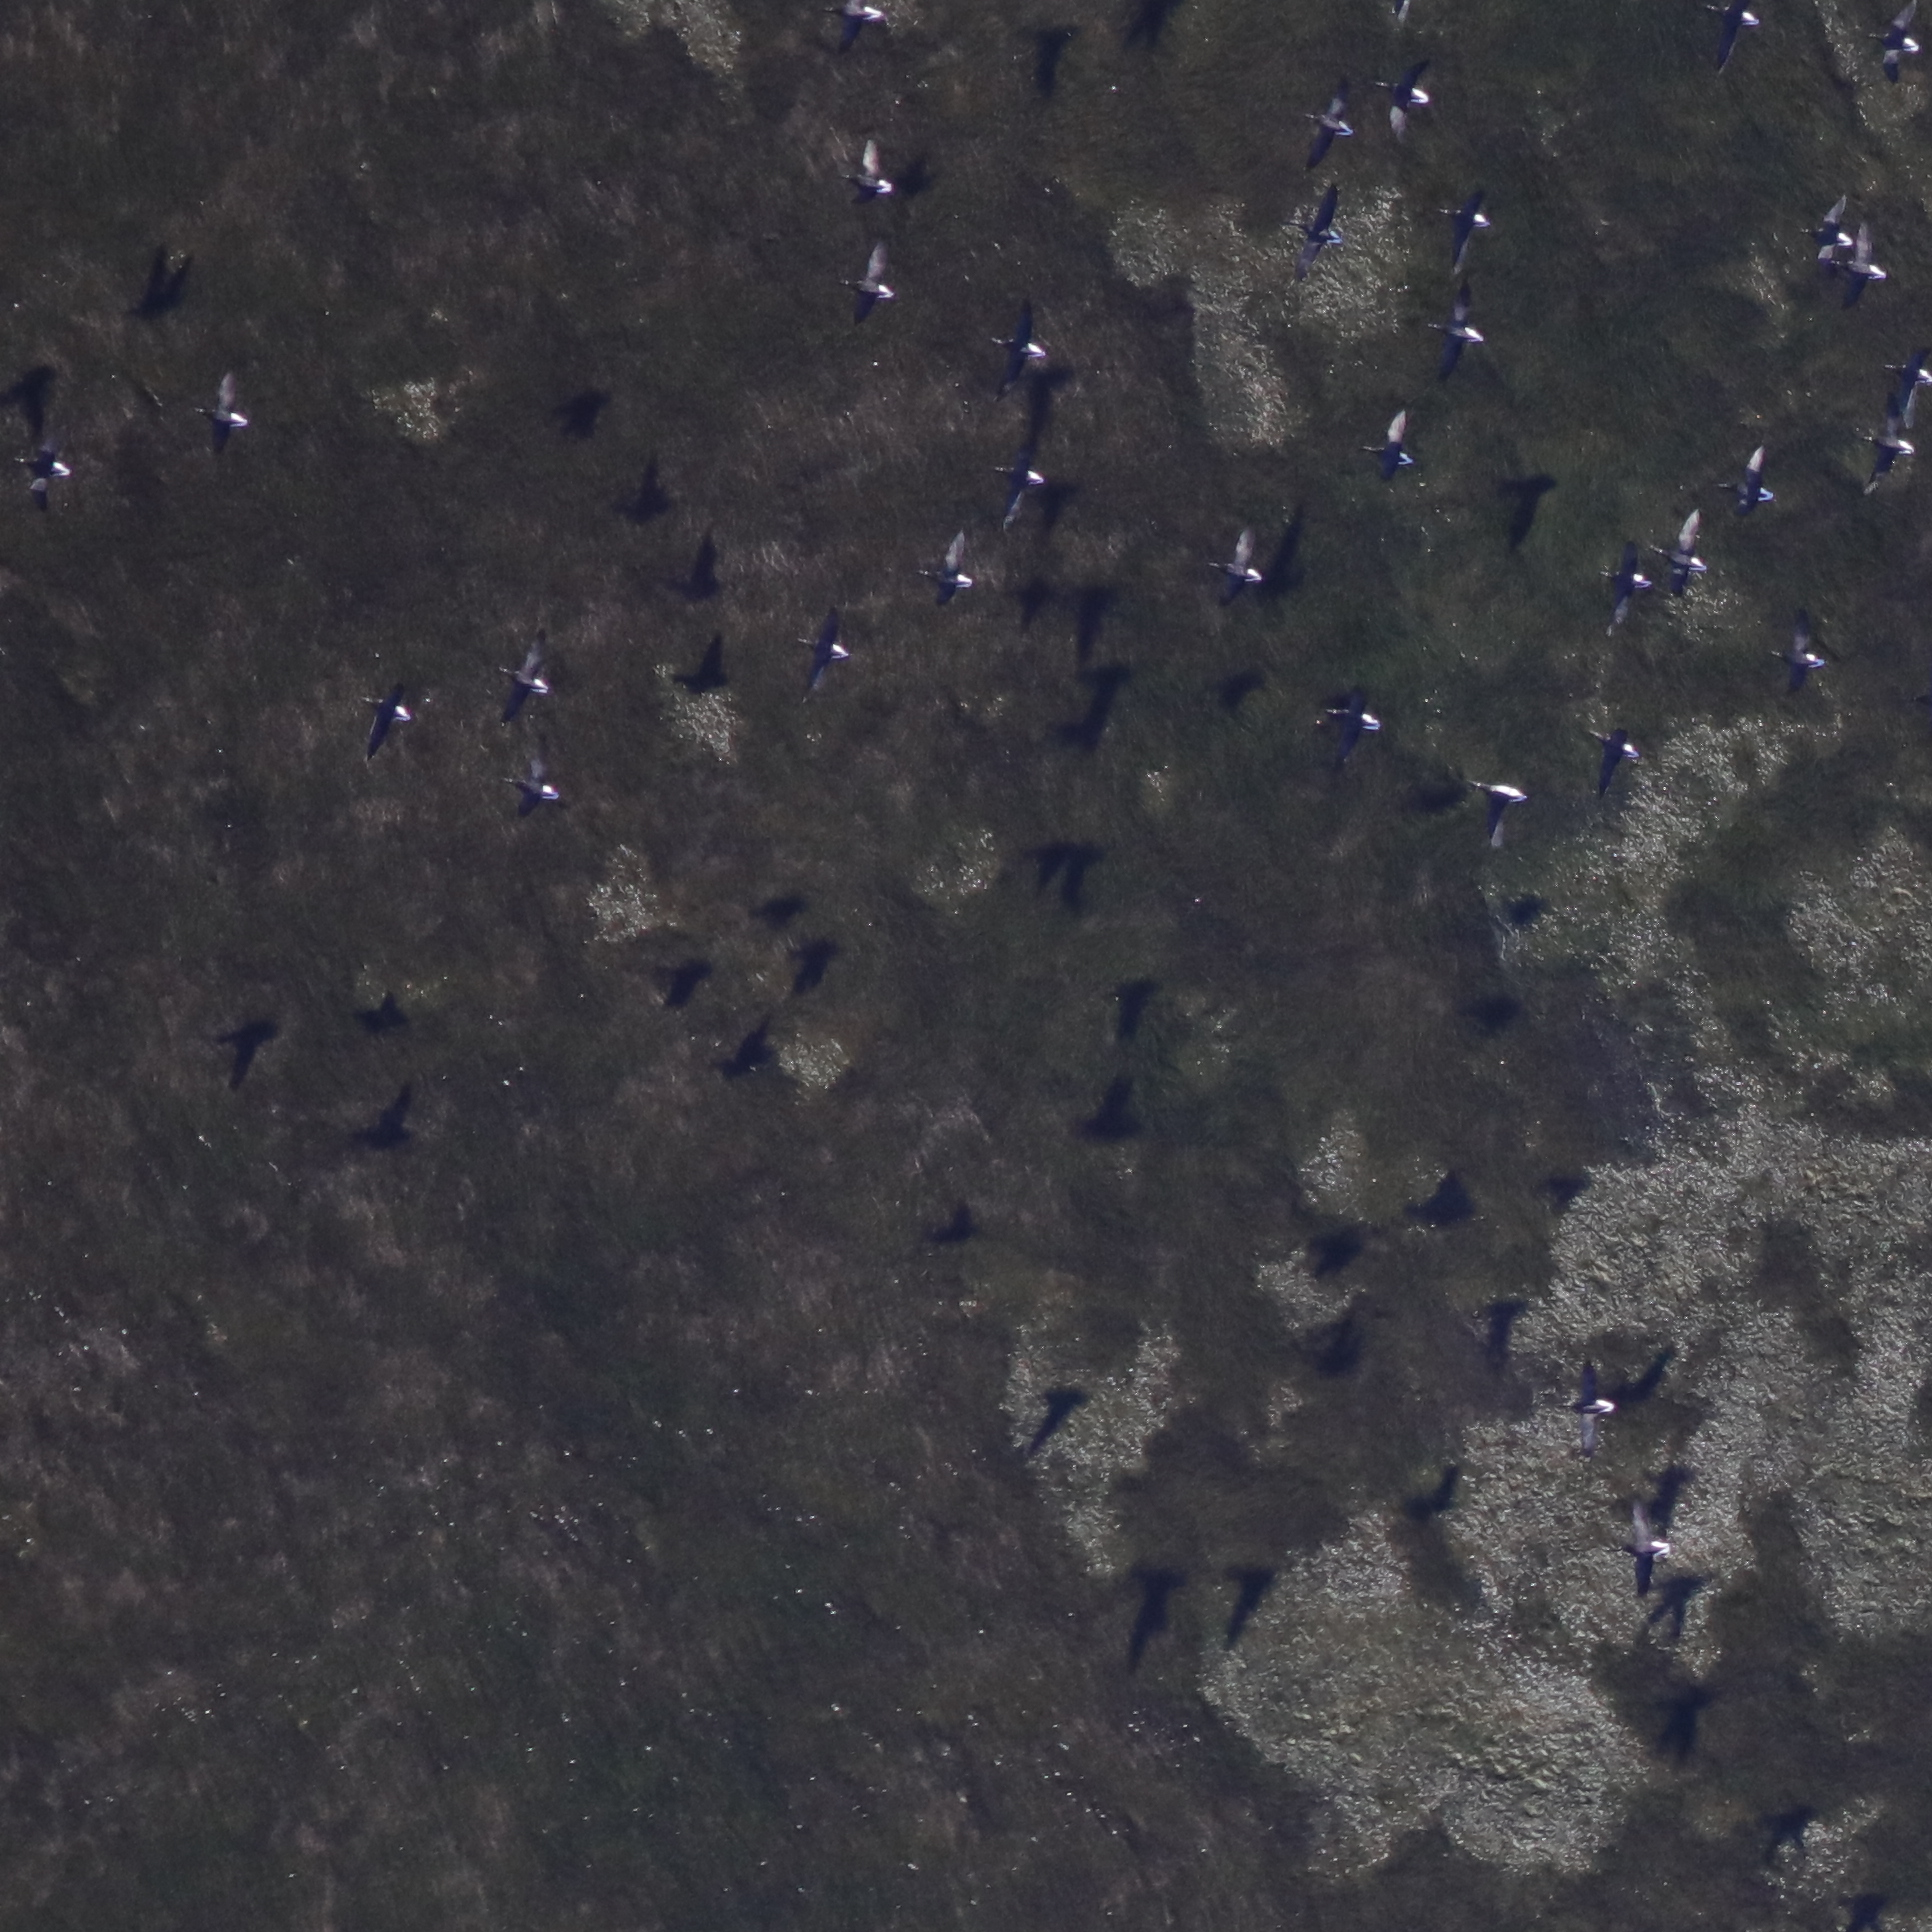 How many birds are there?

34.